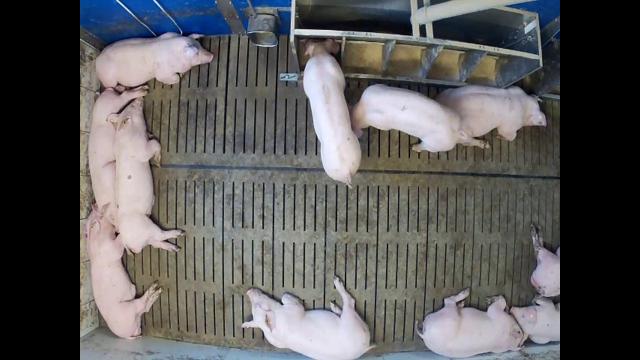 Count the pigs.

11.